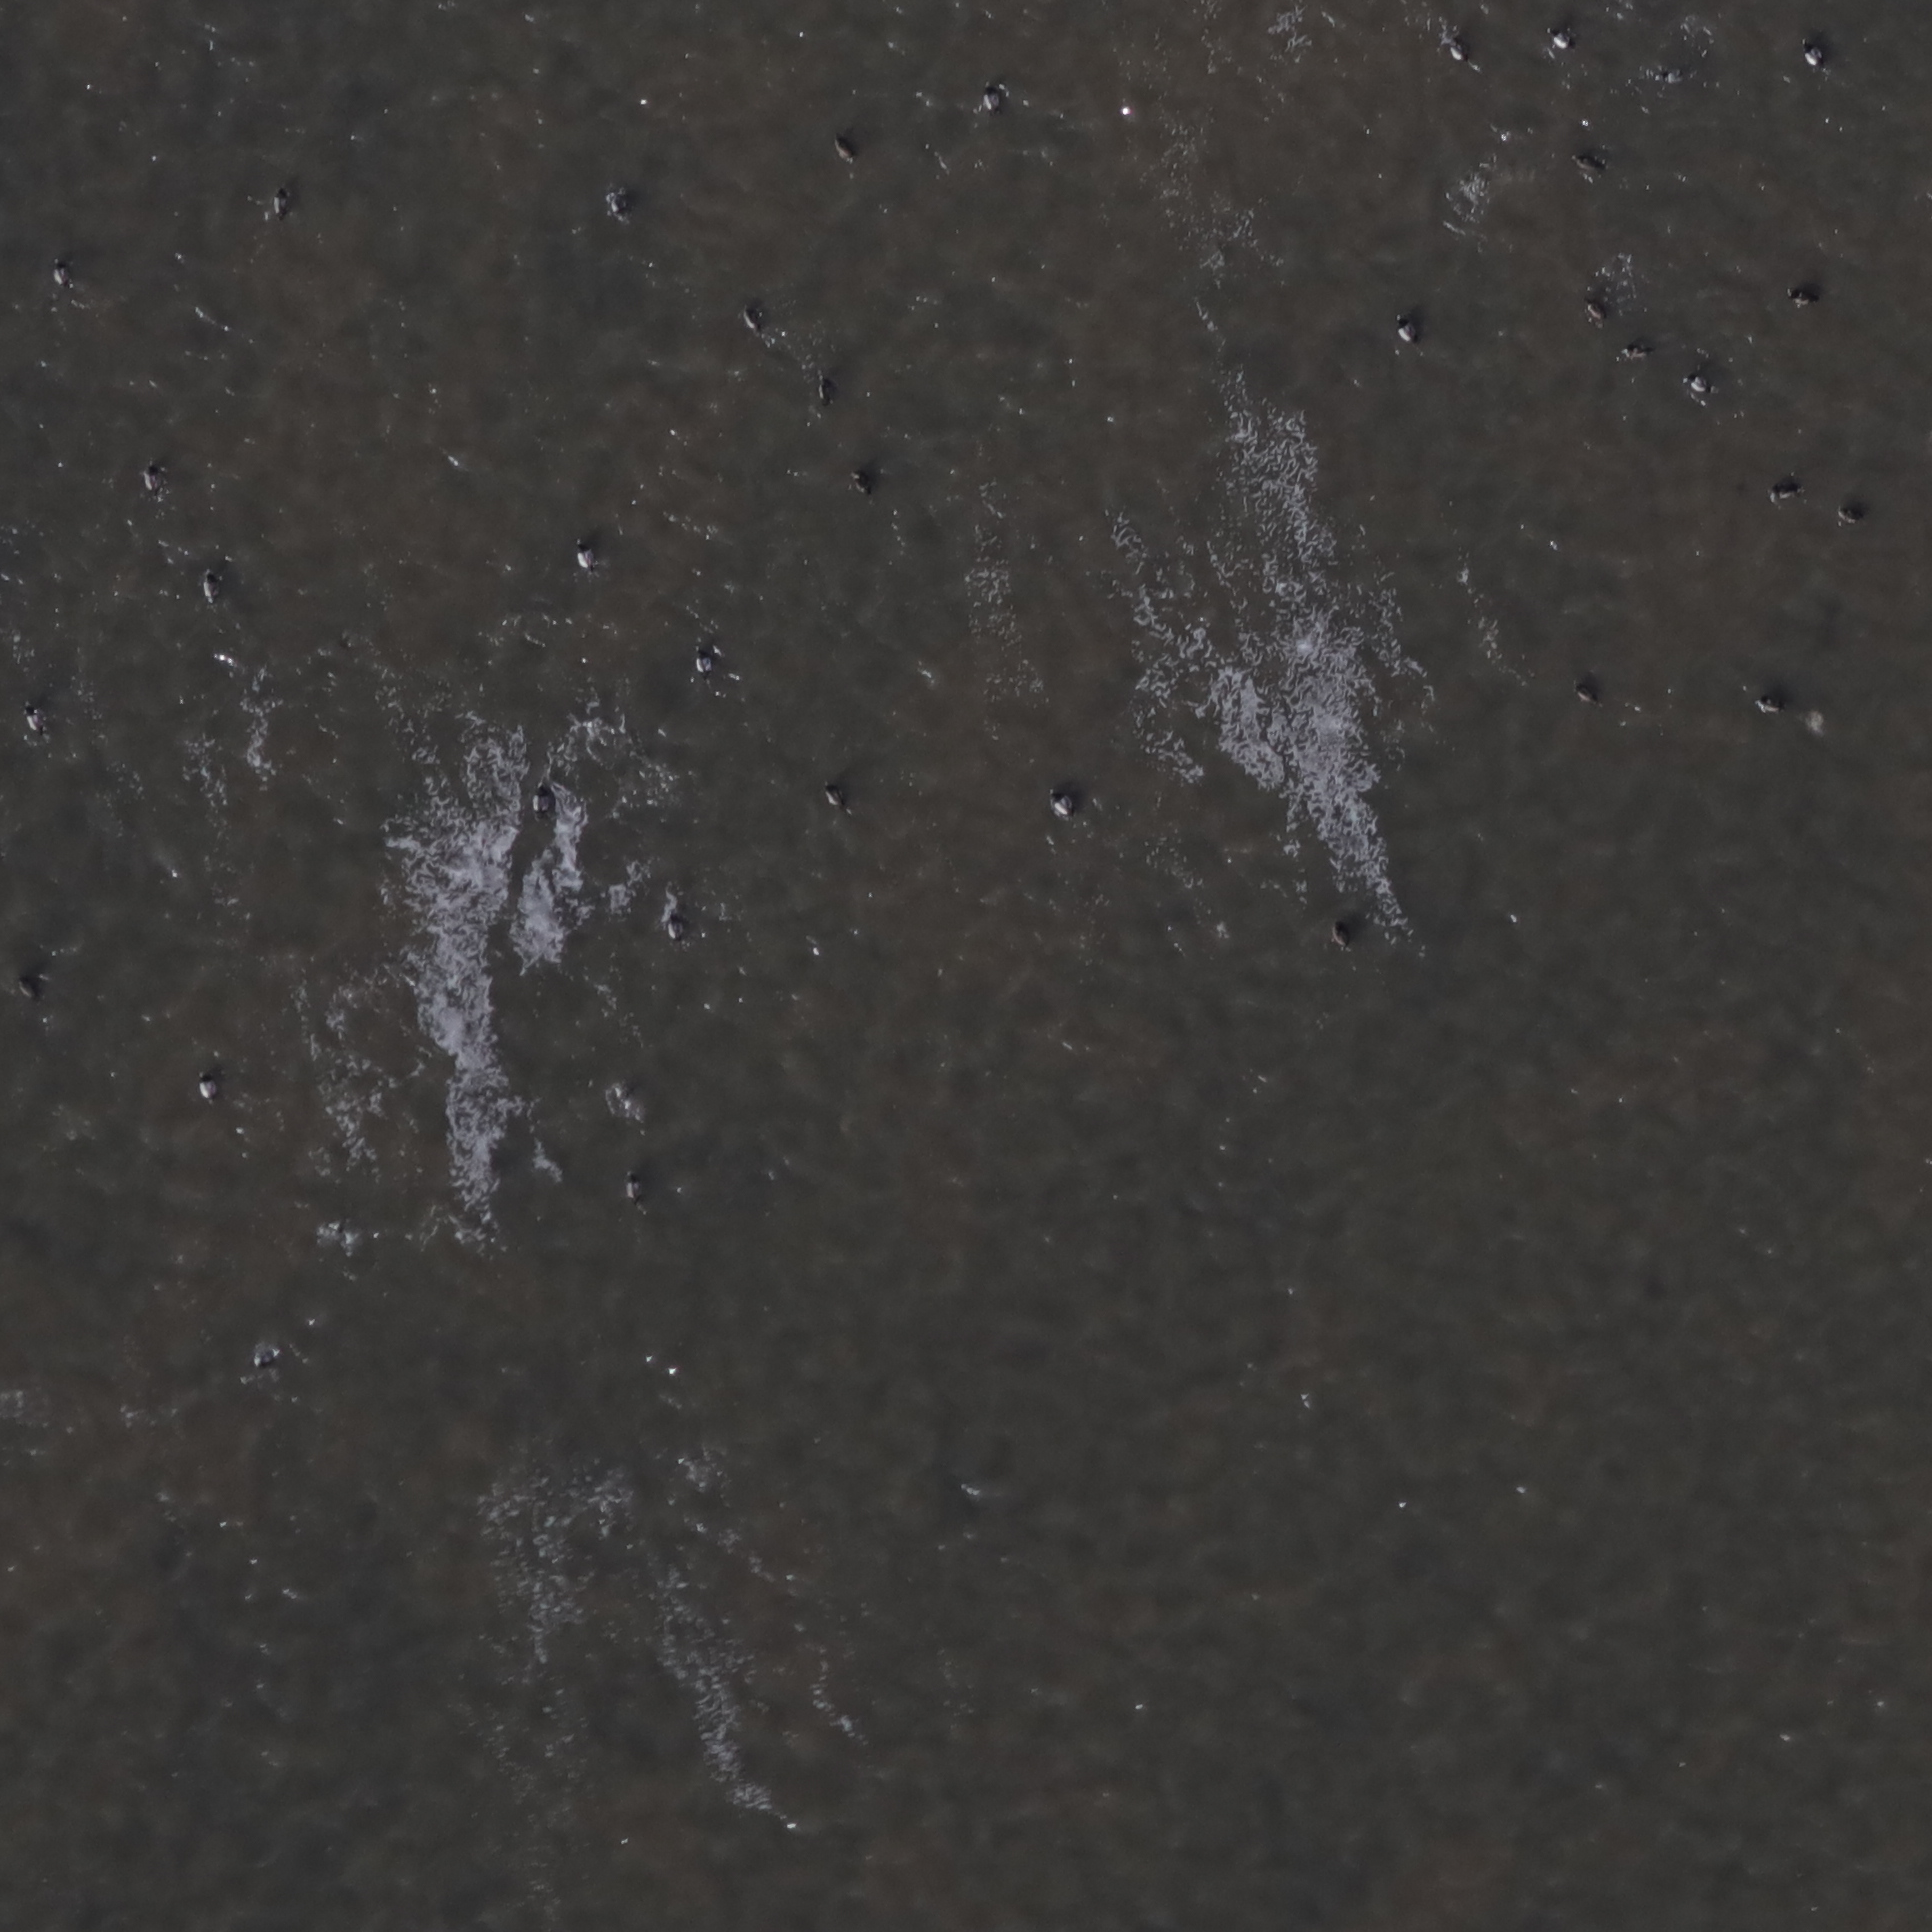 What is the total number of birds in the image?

35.